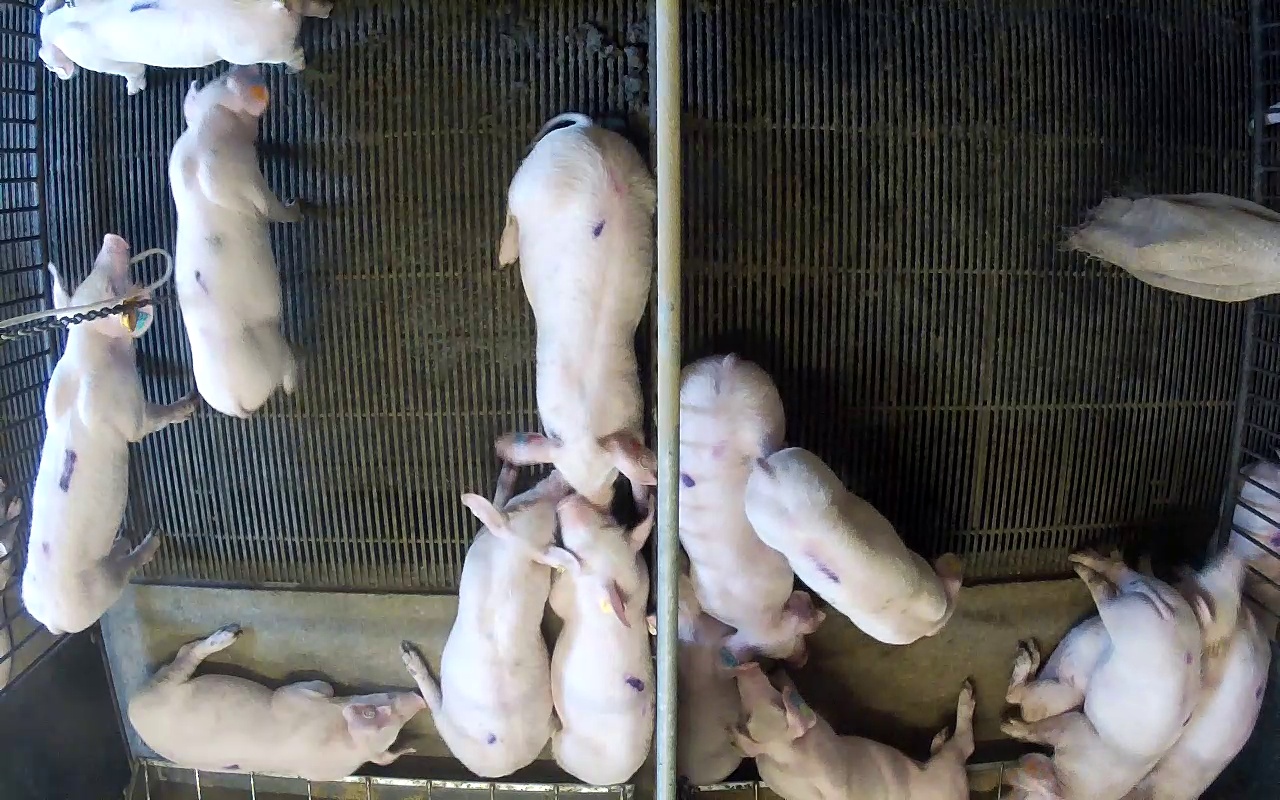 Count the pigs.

15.